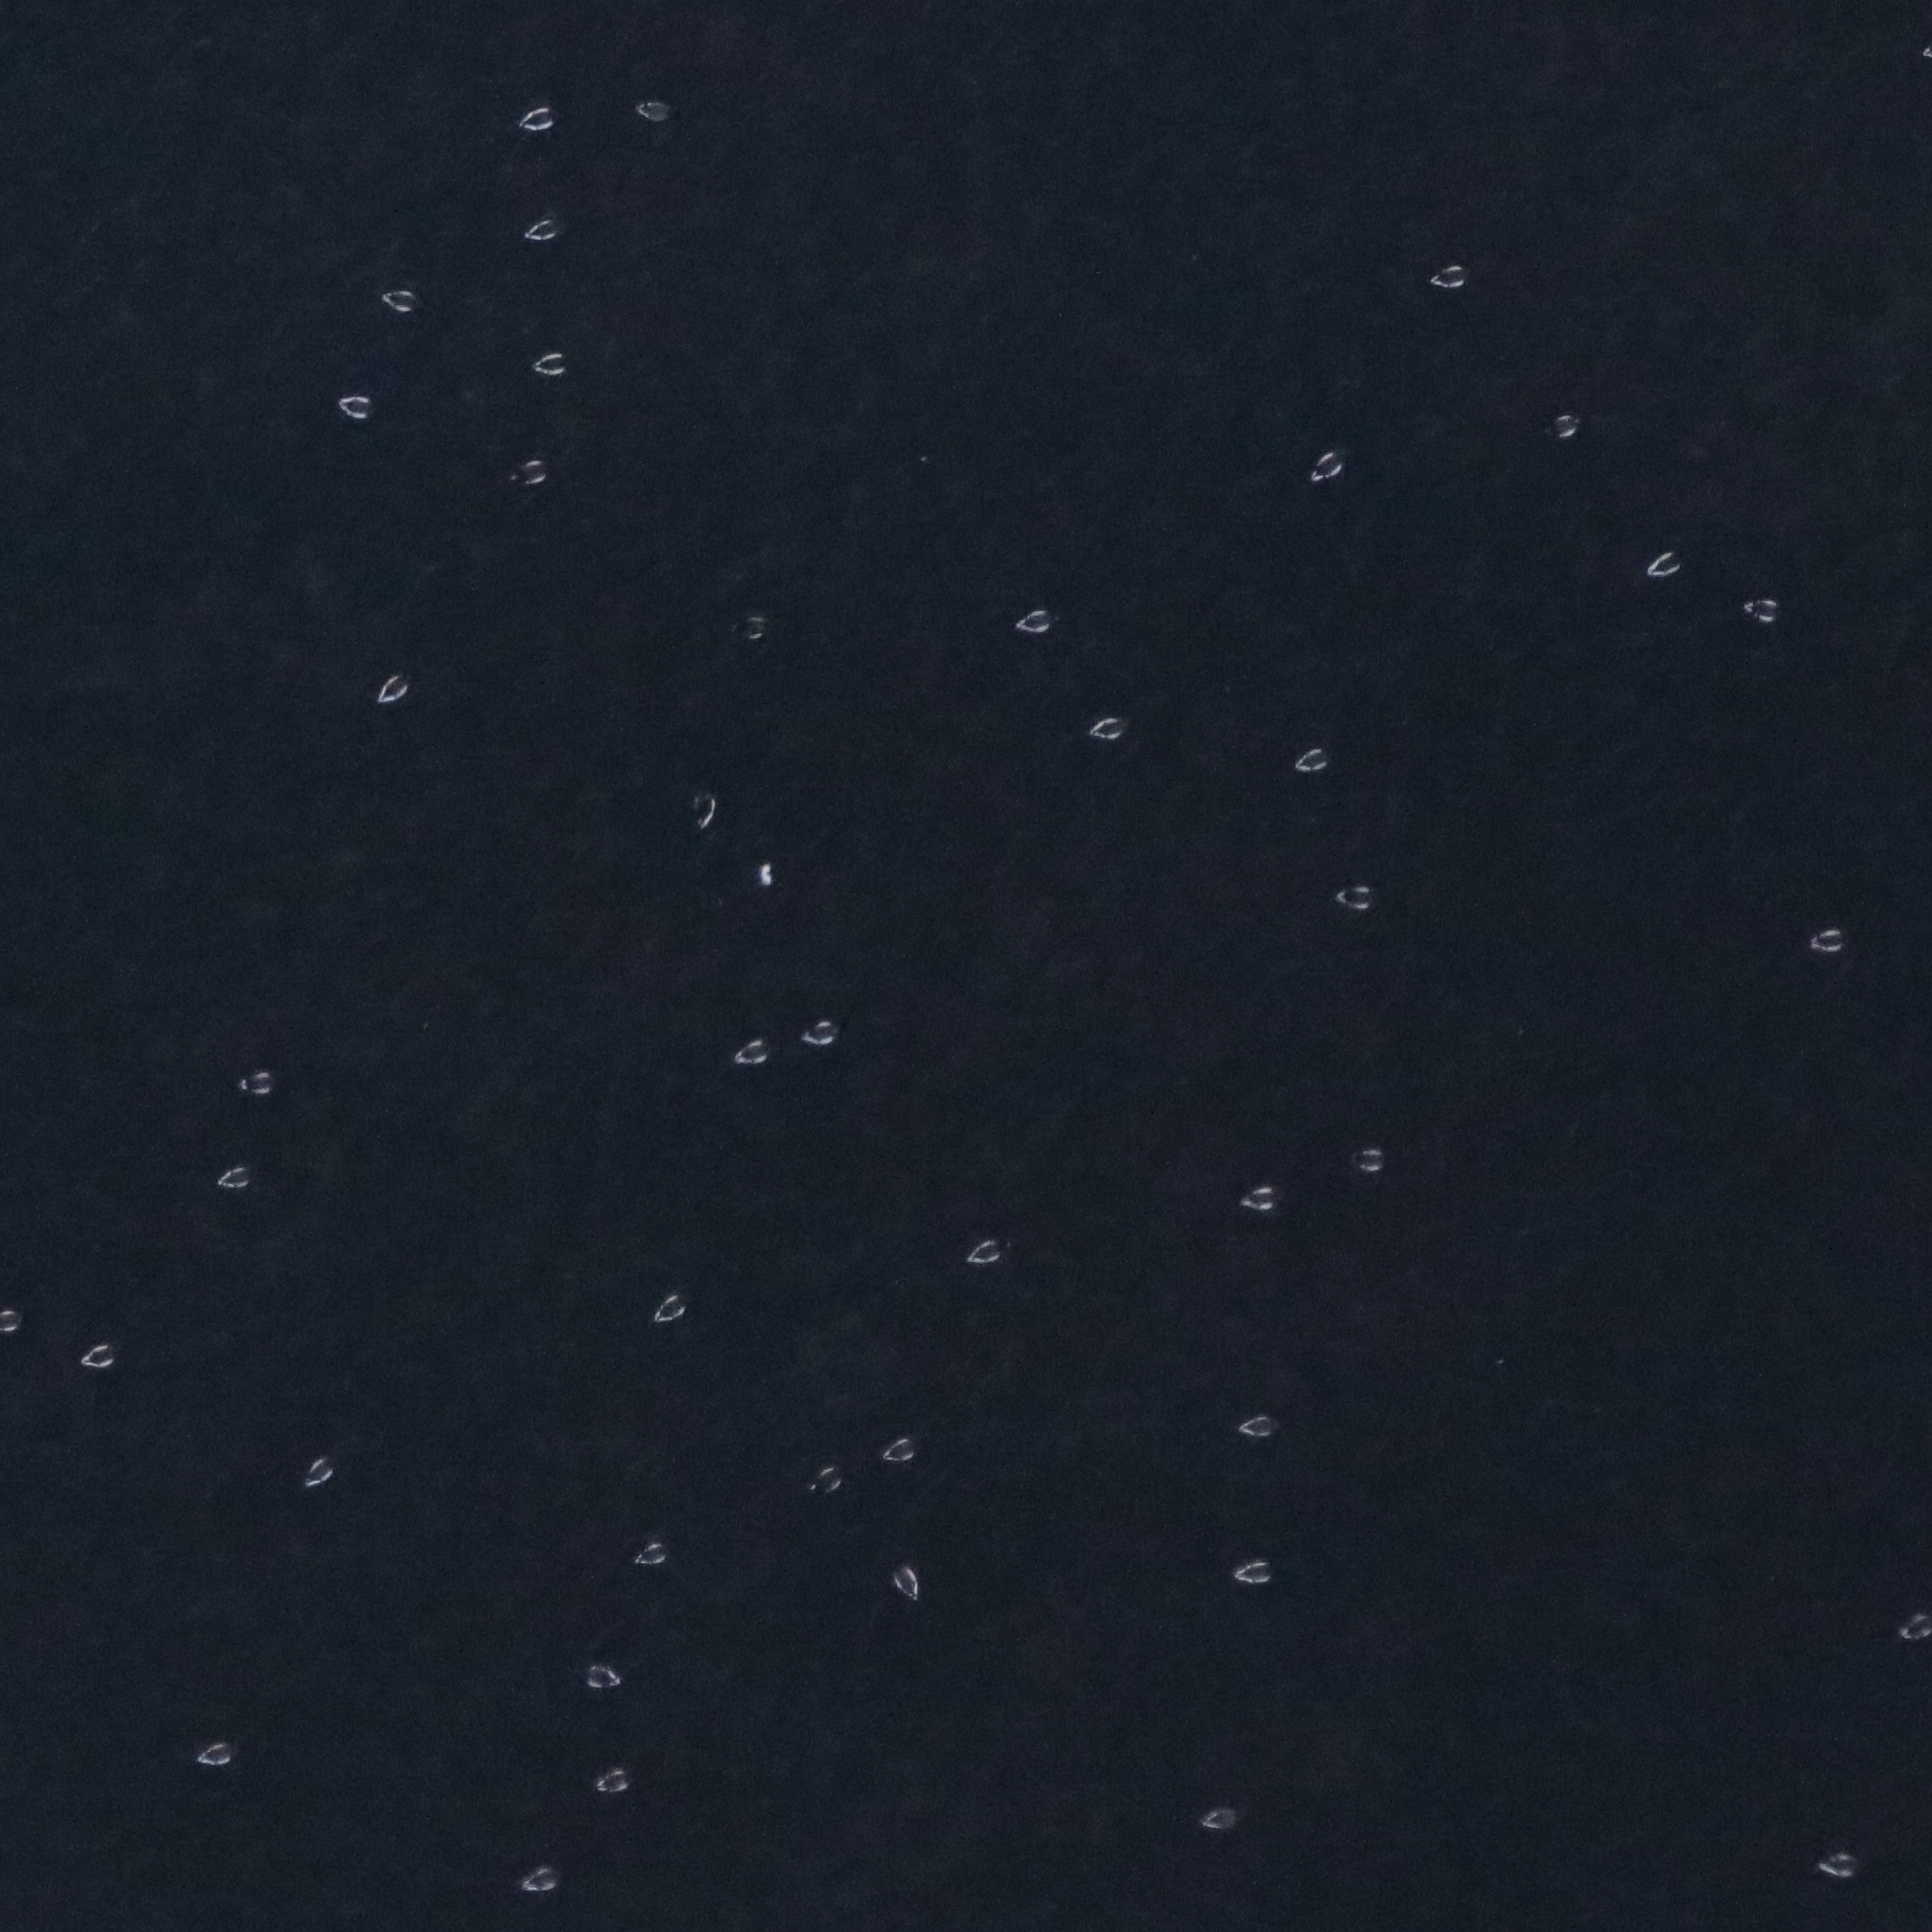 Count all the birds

45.